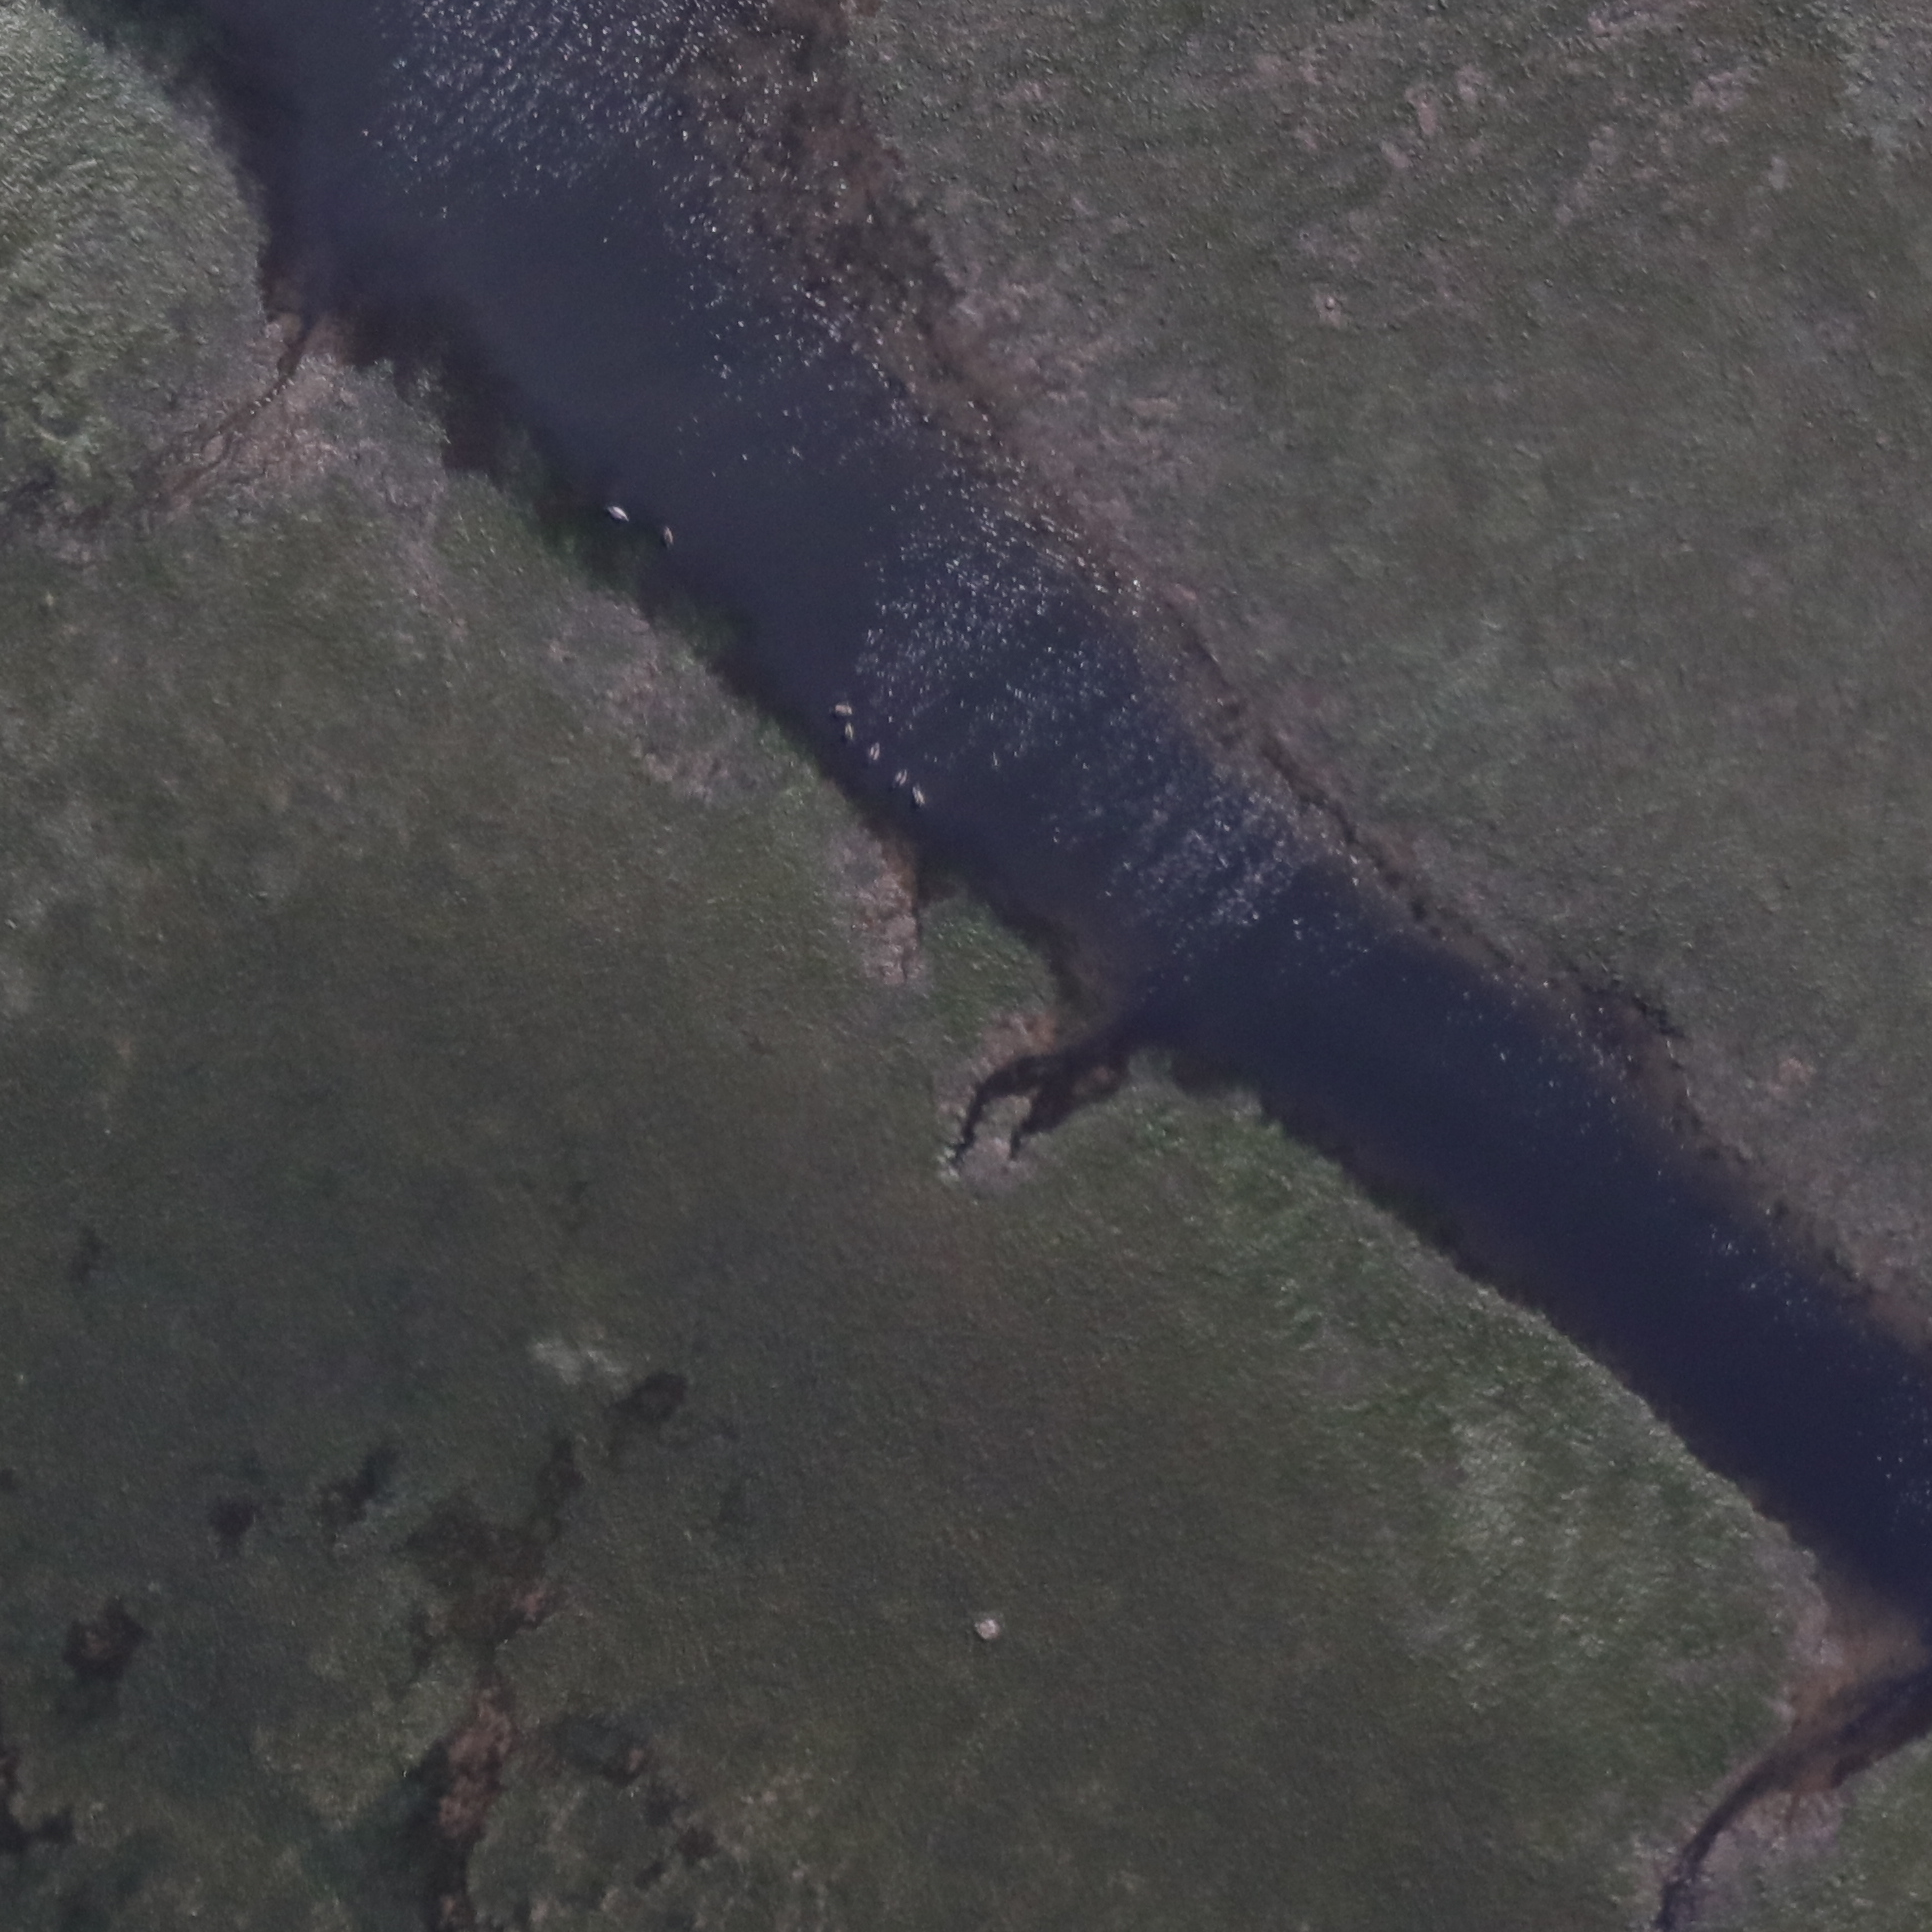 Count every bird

7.